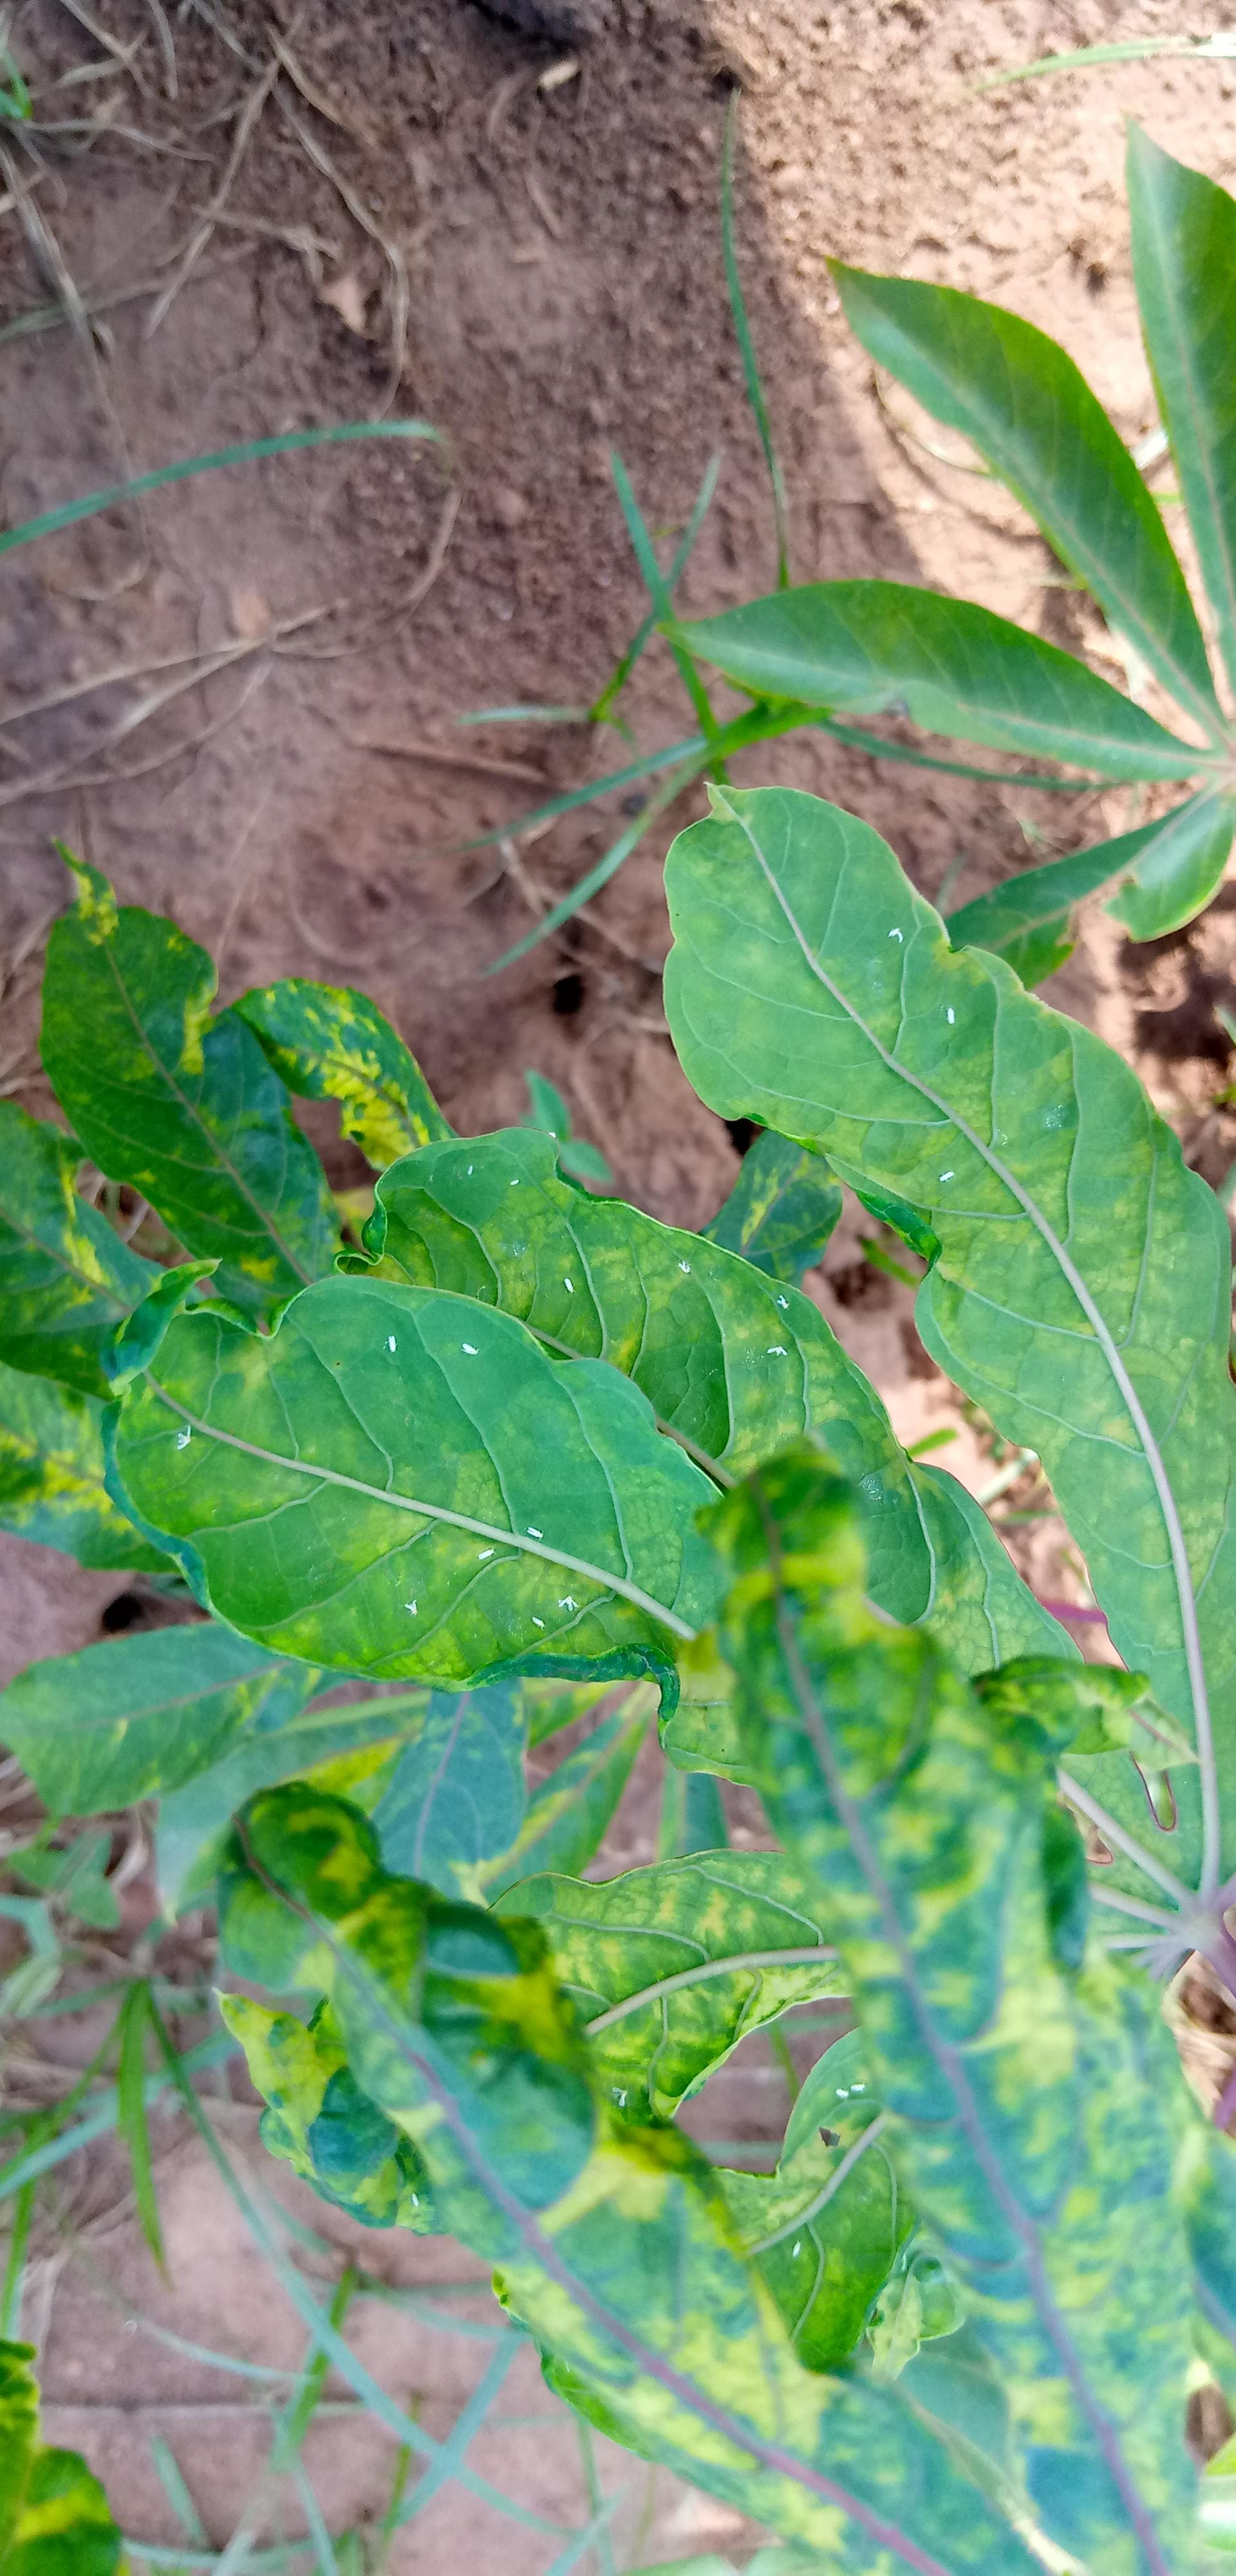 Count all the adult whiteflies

22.